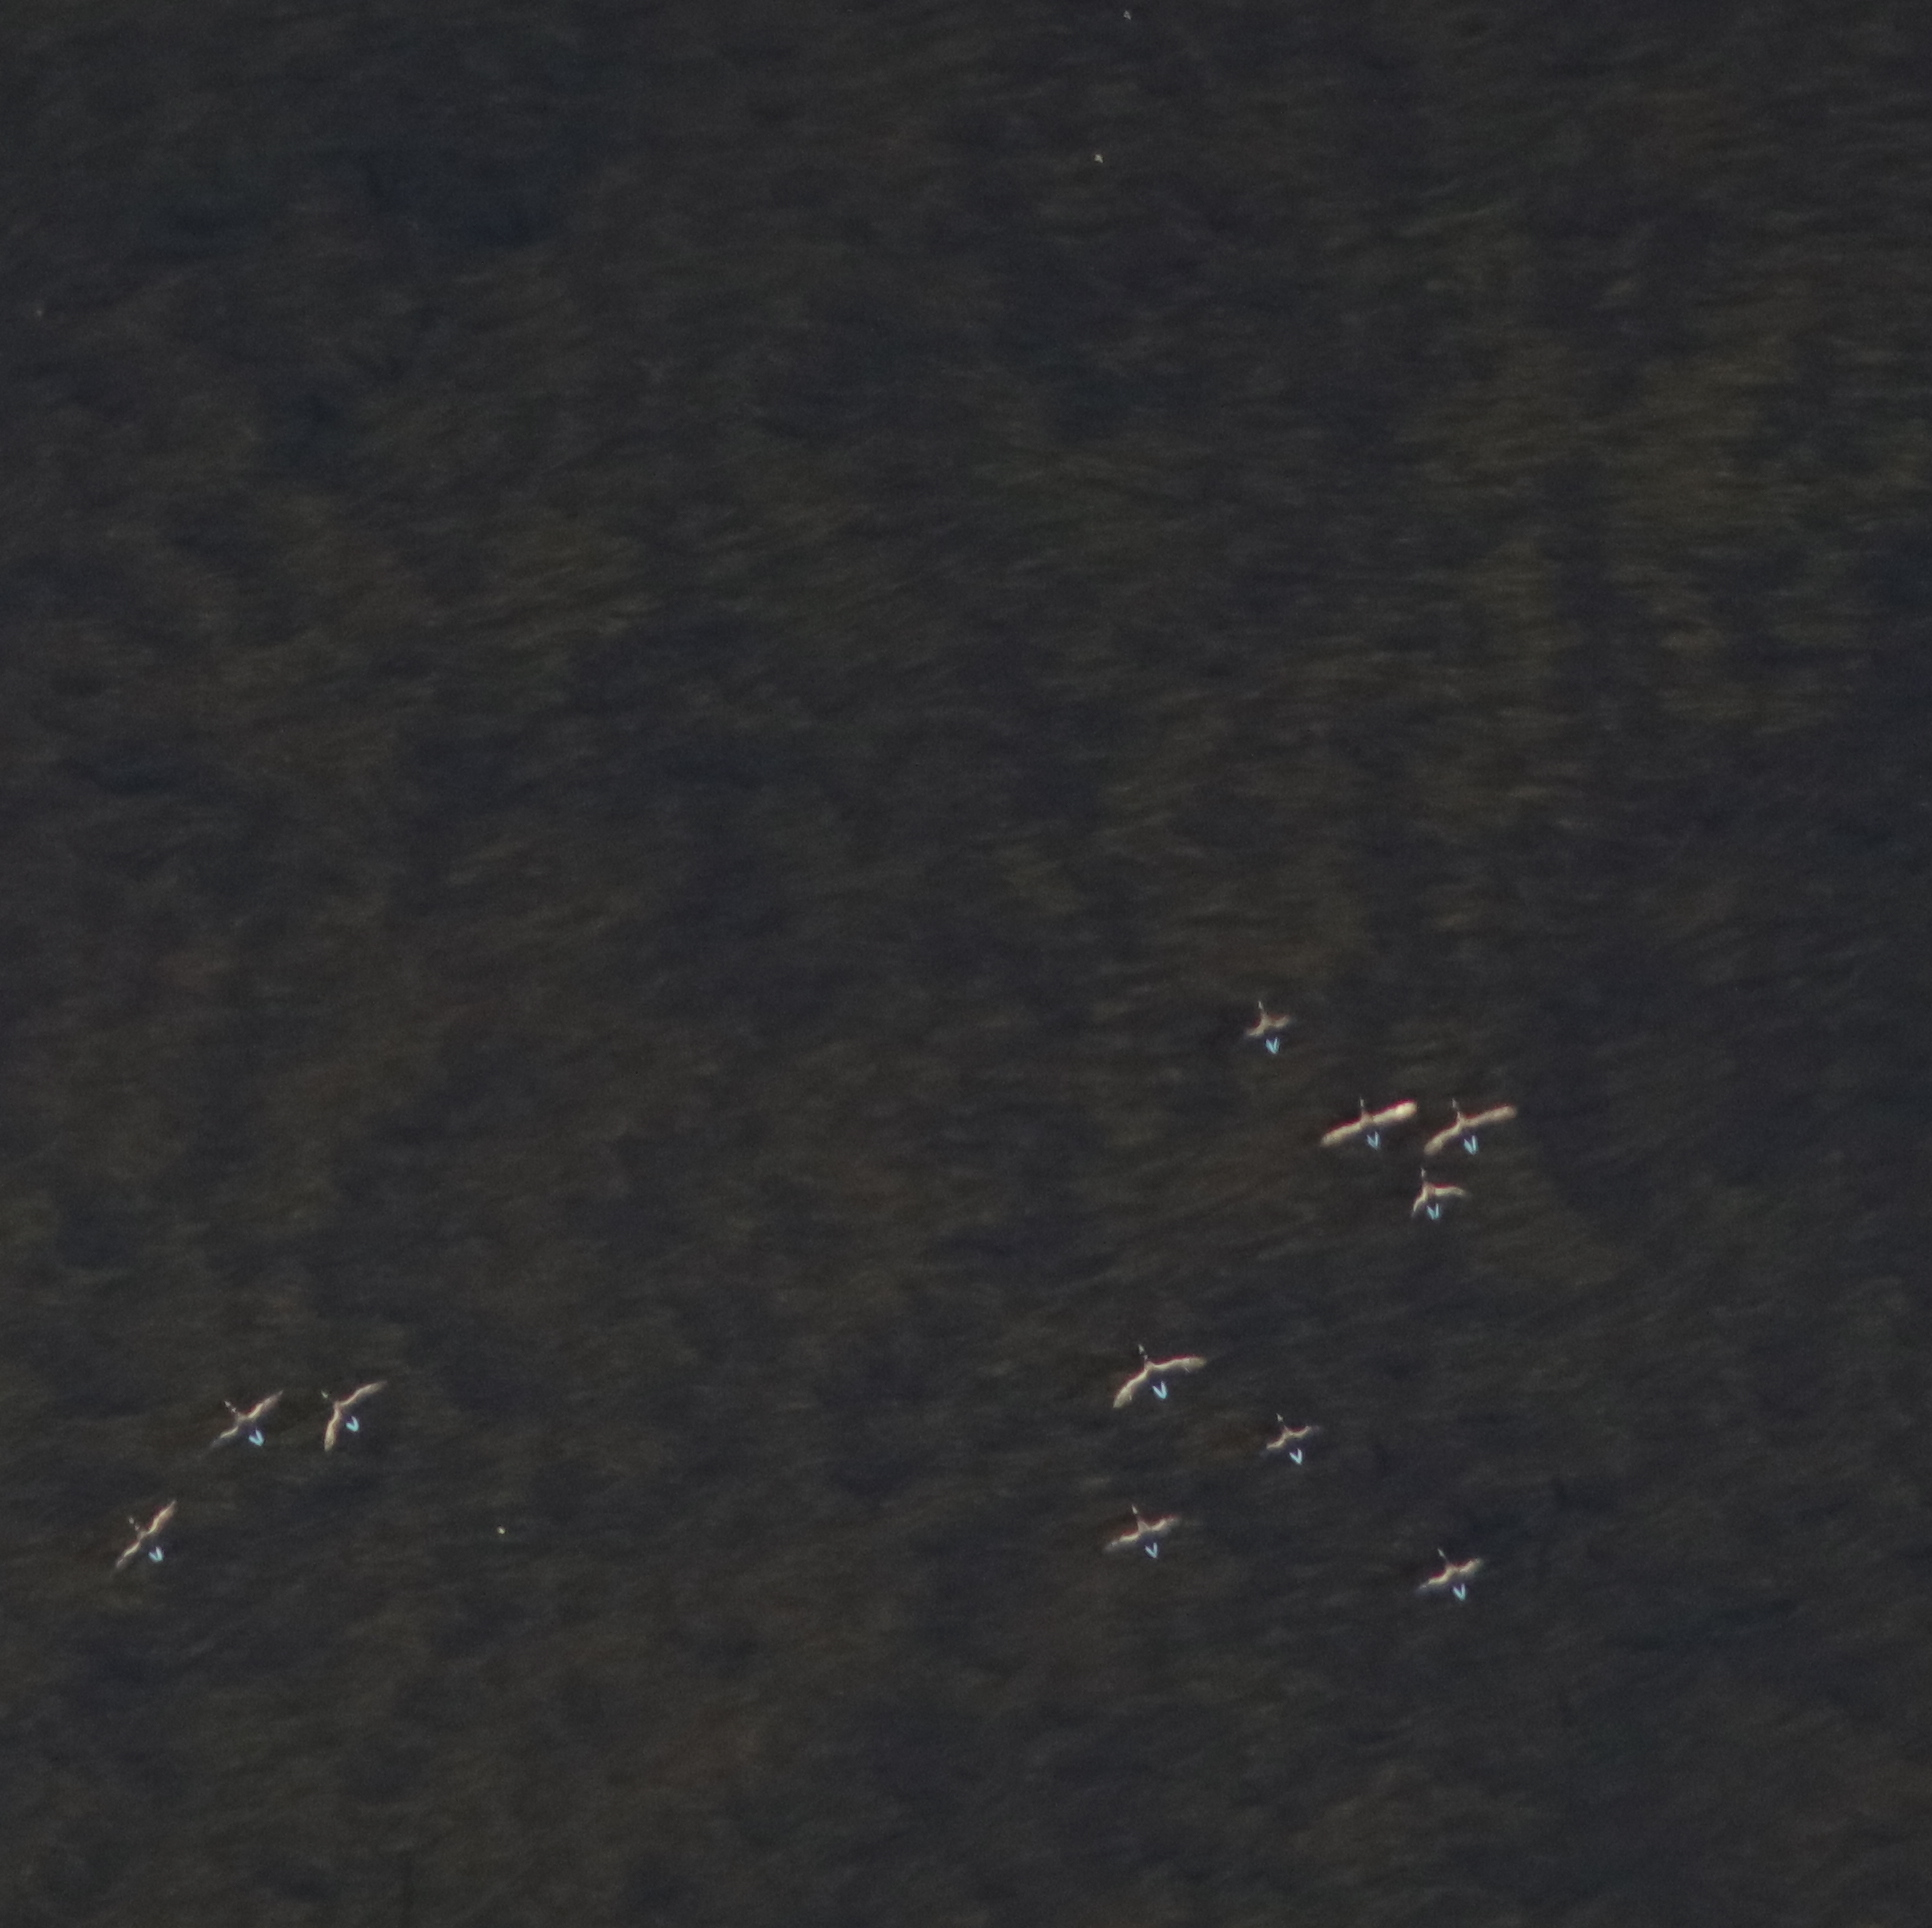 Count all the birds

11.